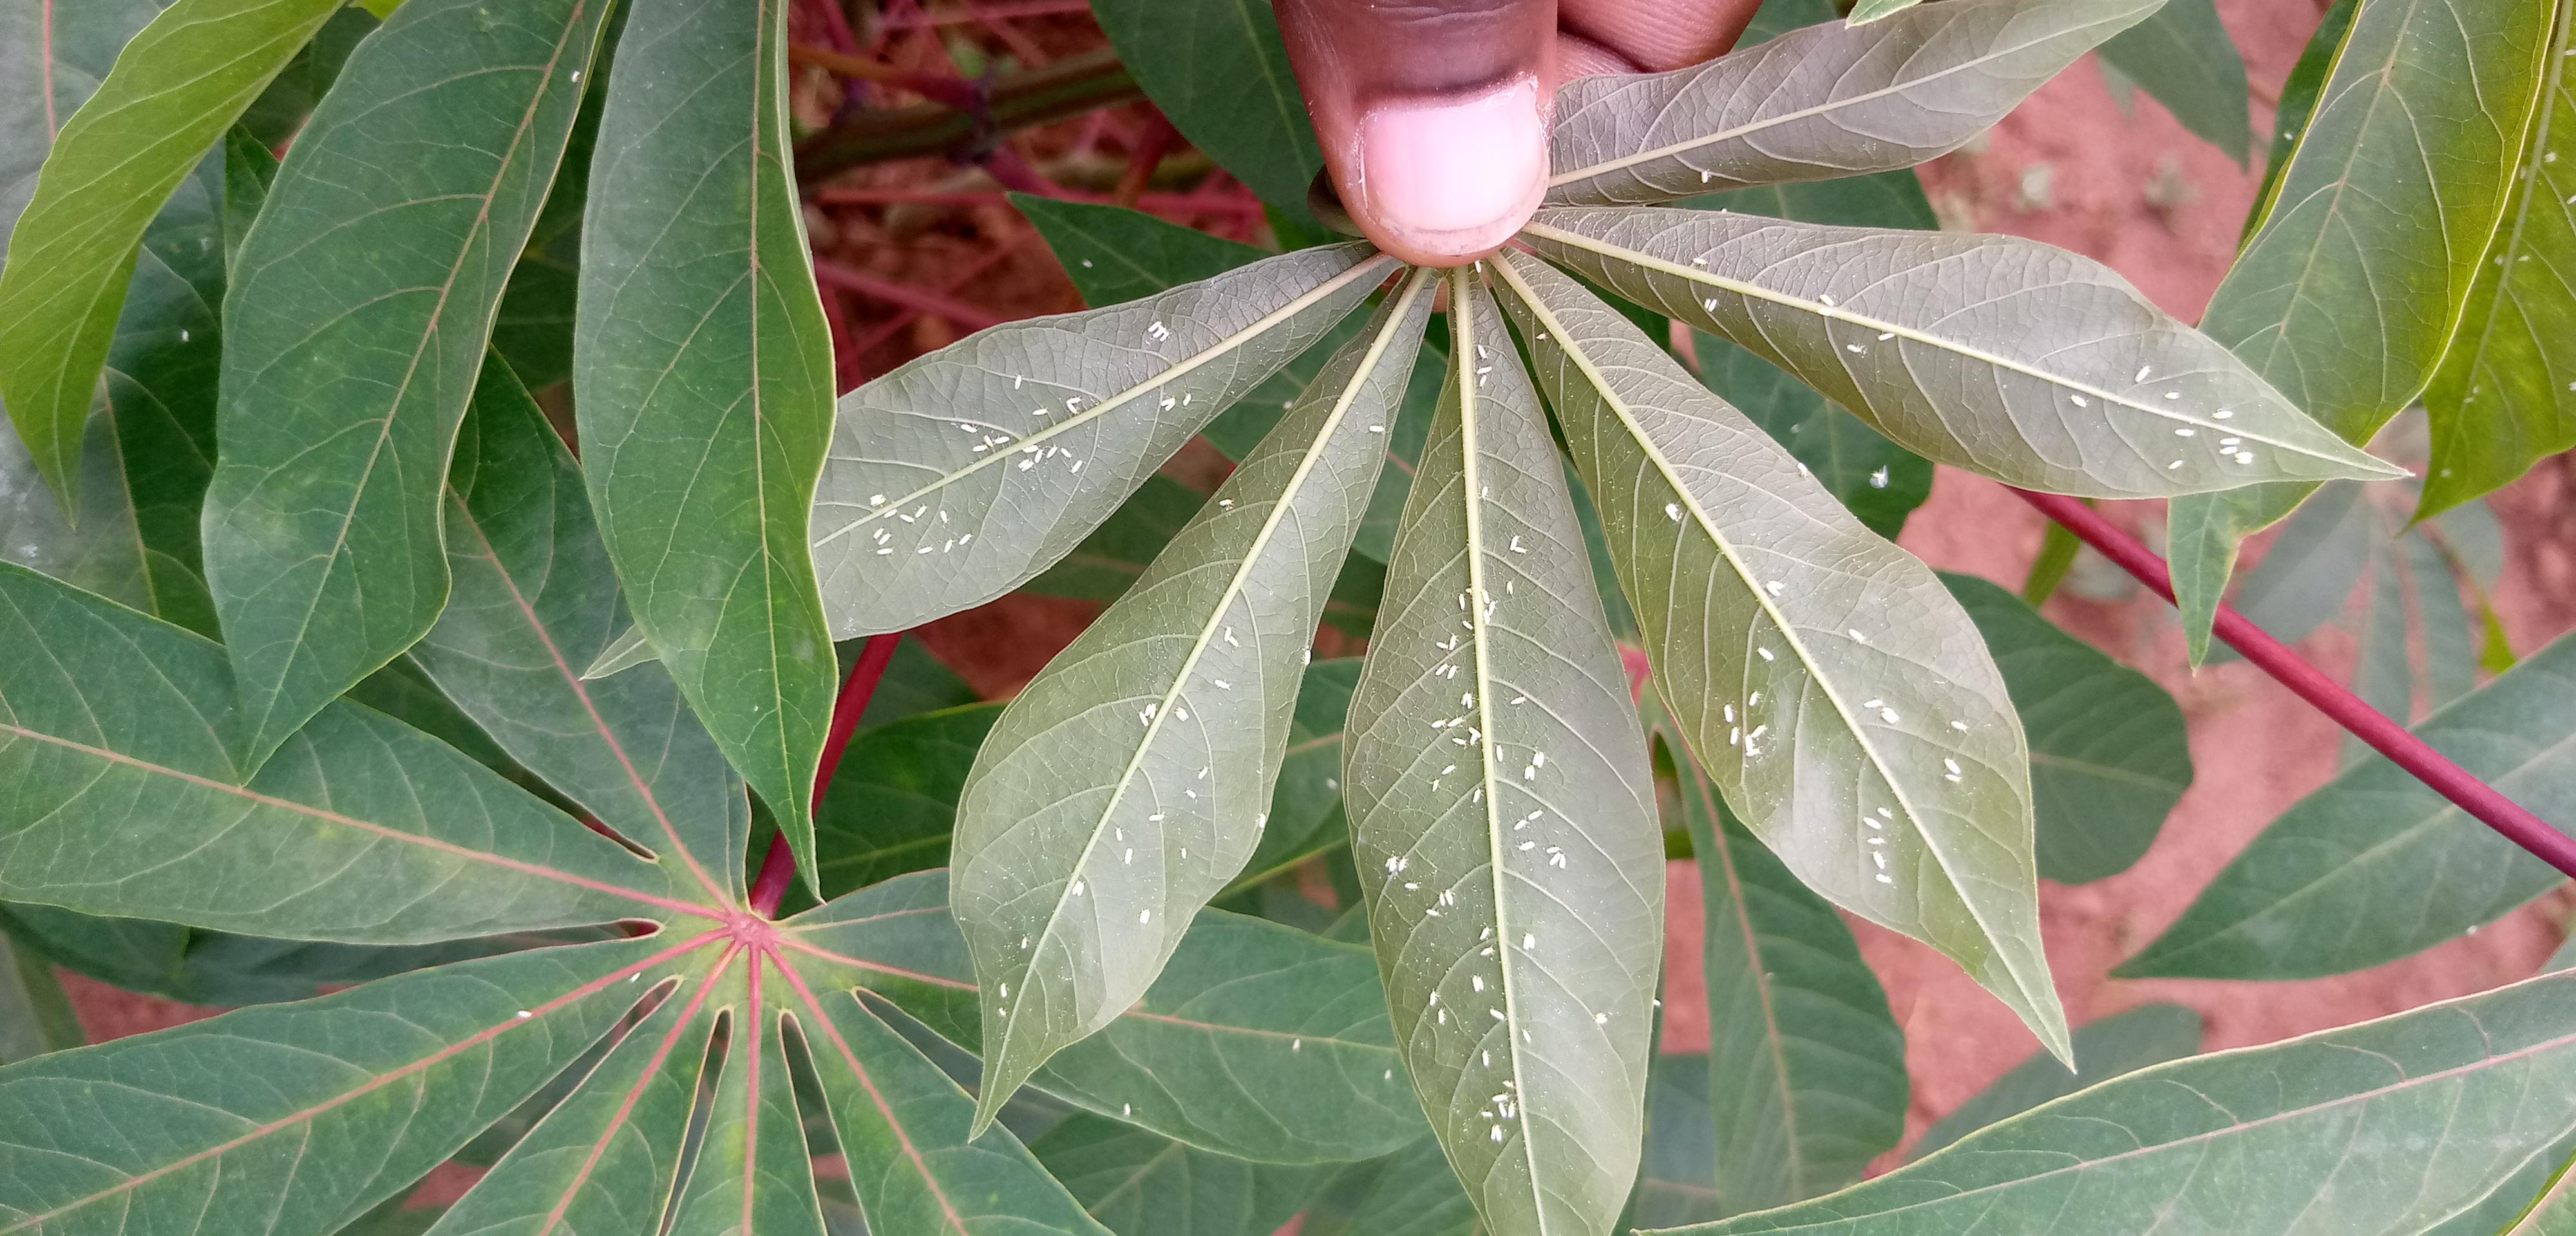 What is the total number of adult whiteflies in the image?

147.